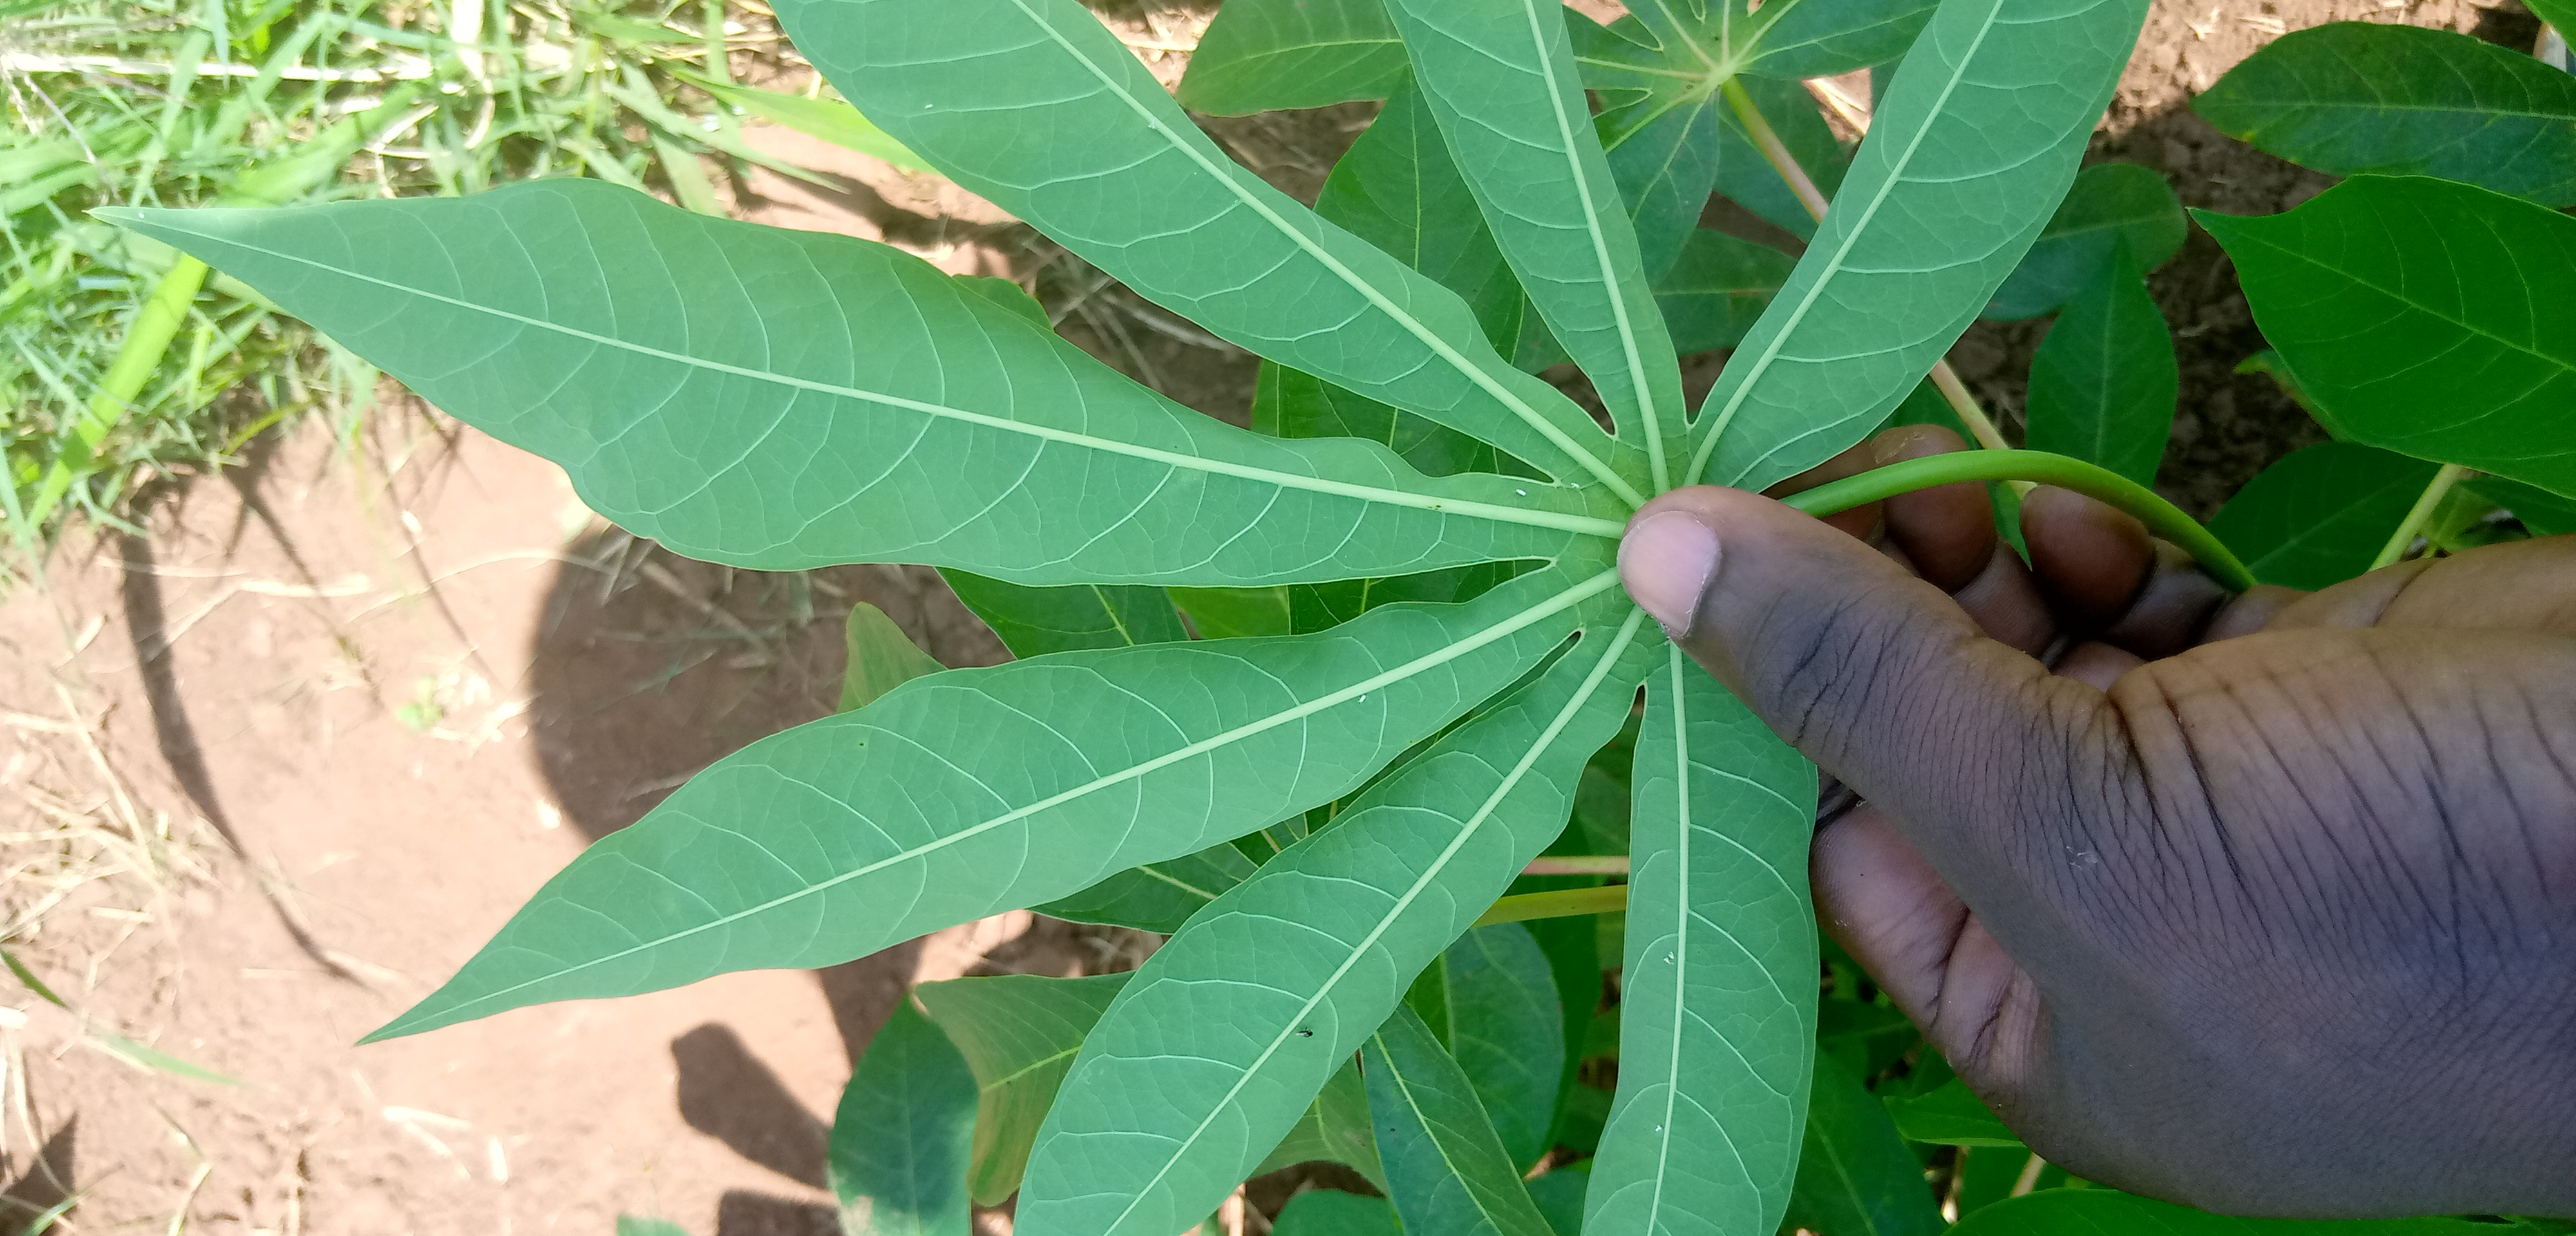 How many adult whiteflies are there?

8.